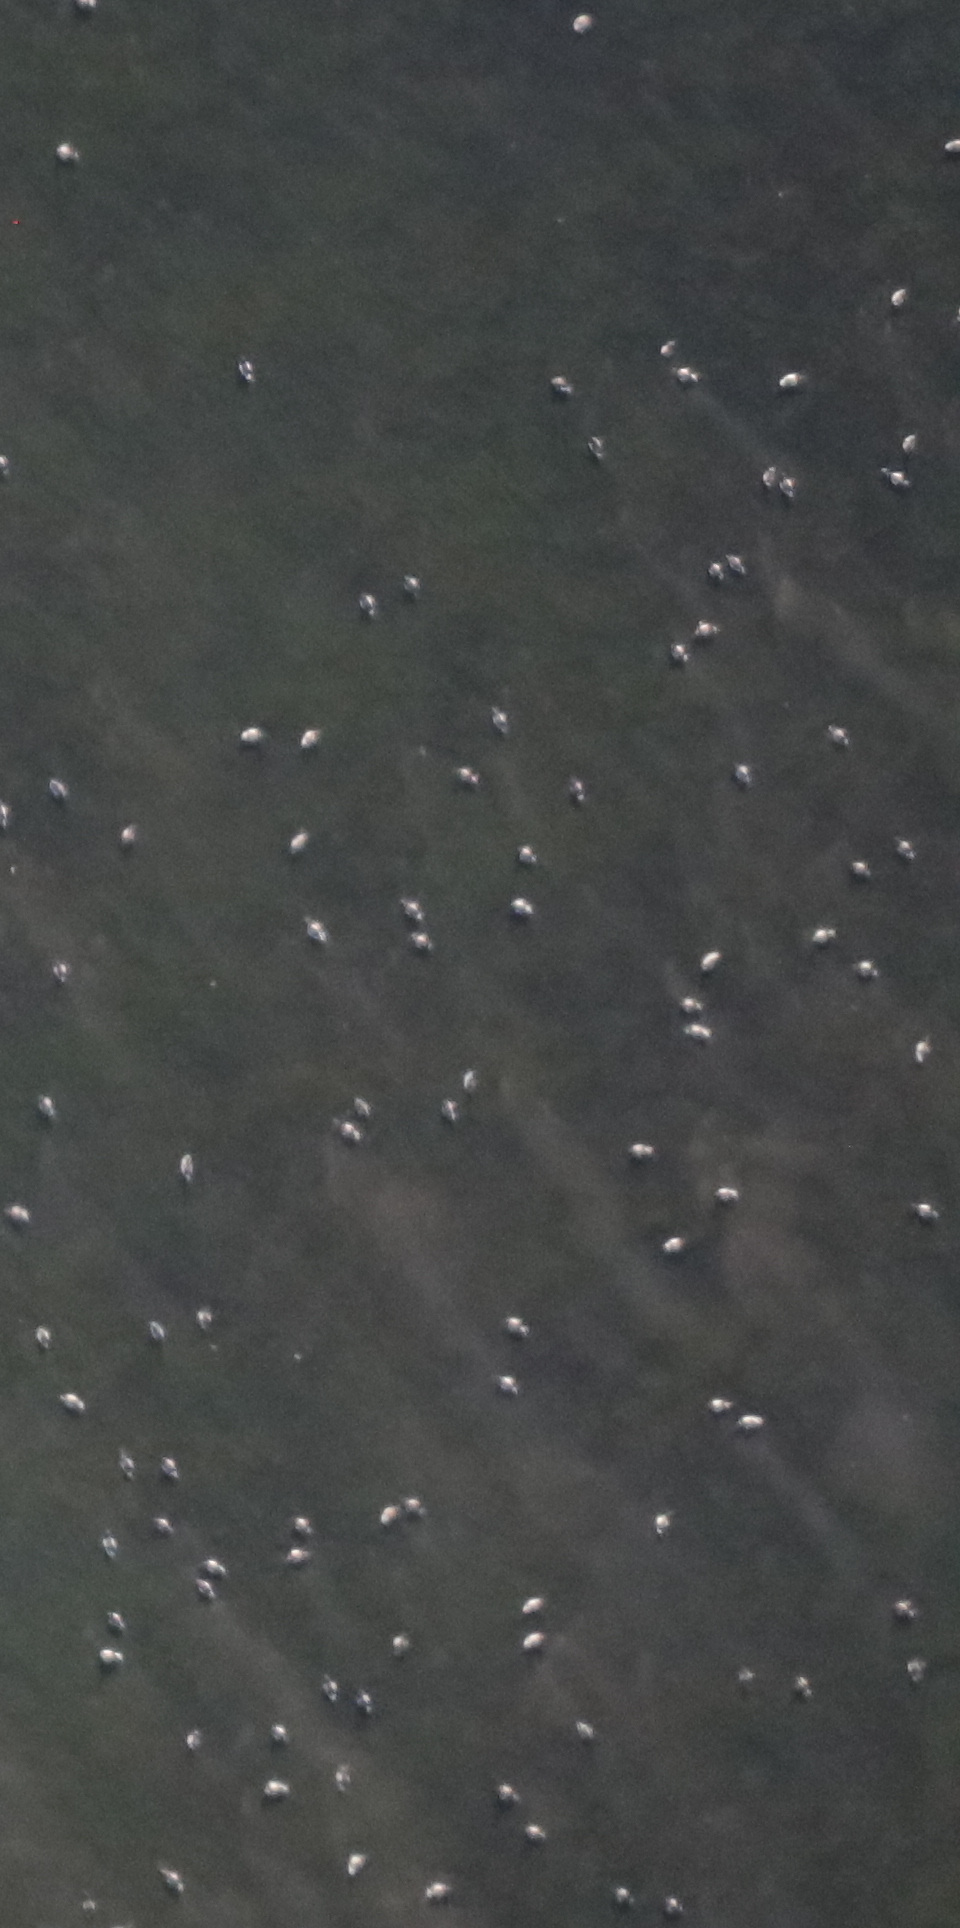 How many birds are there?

100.